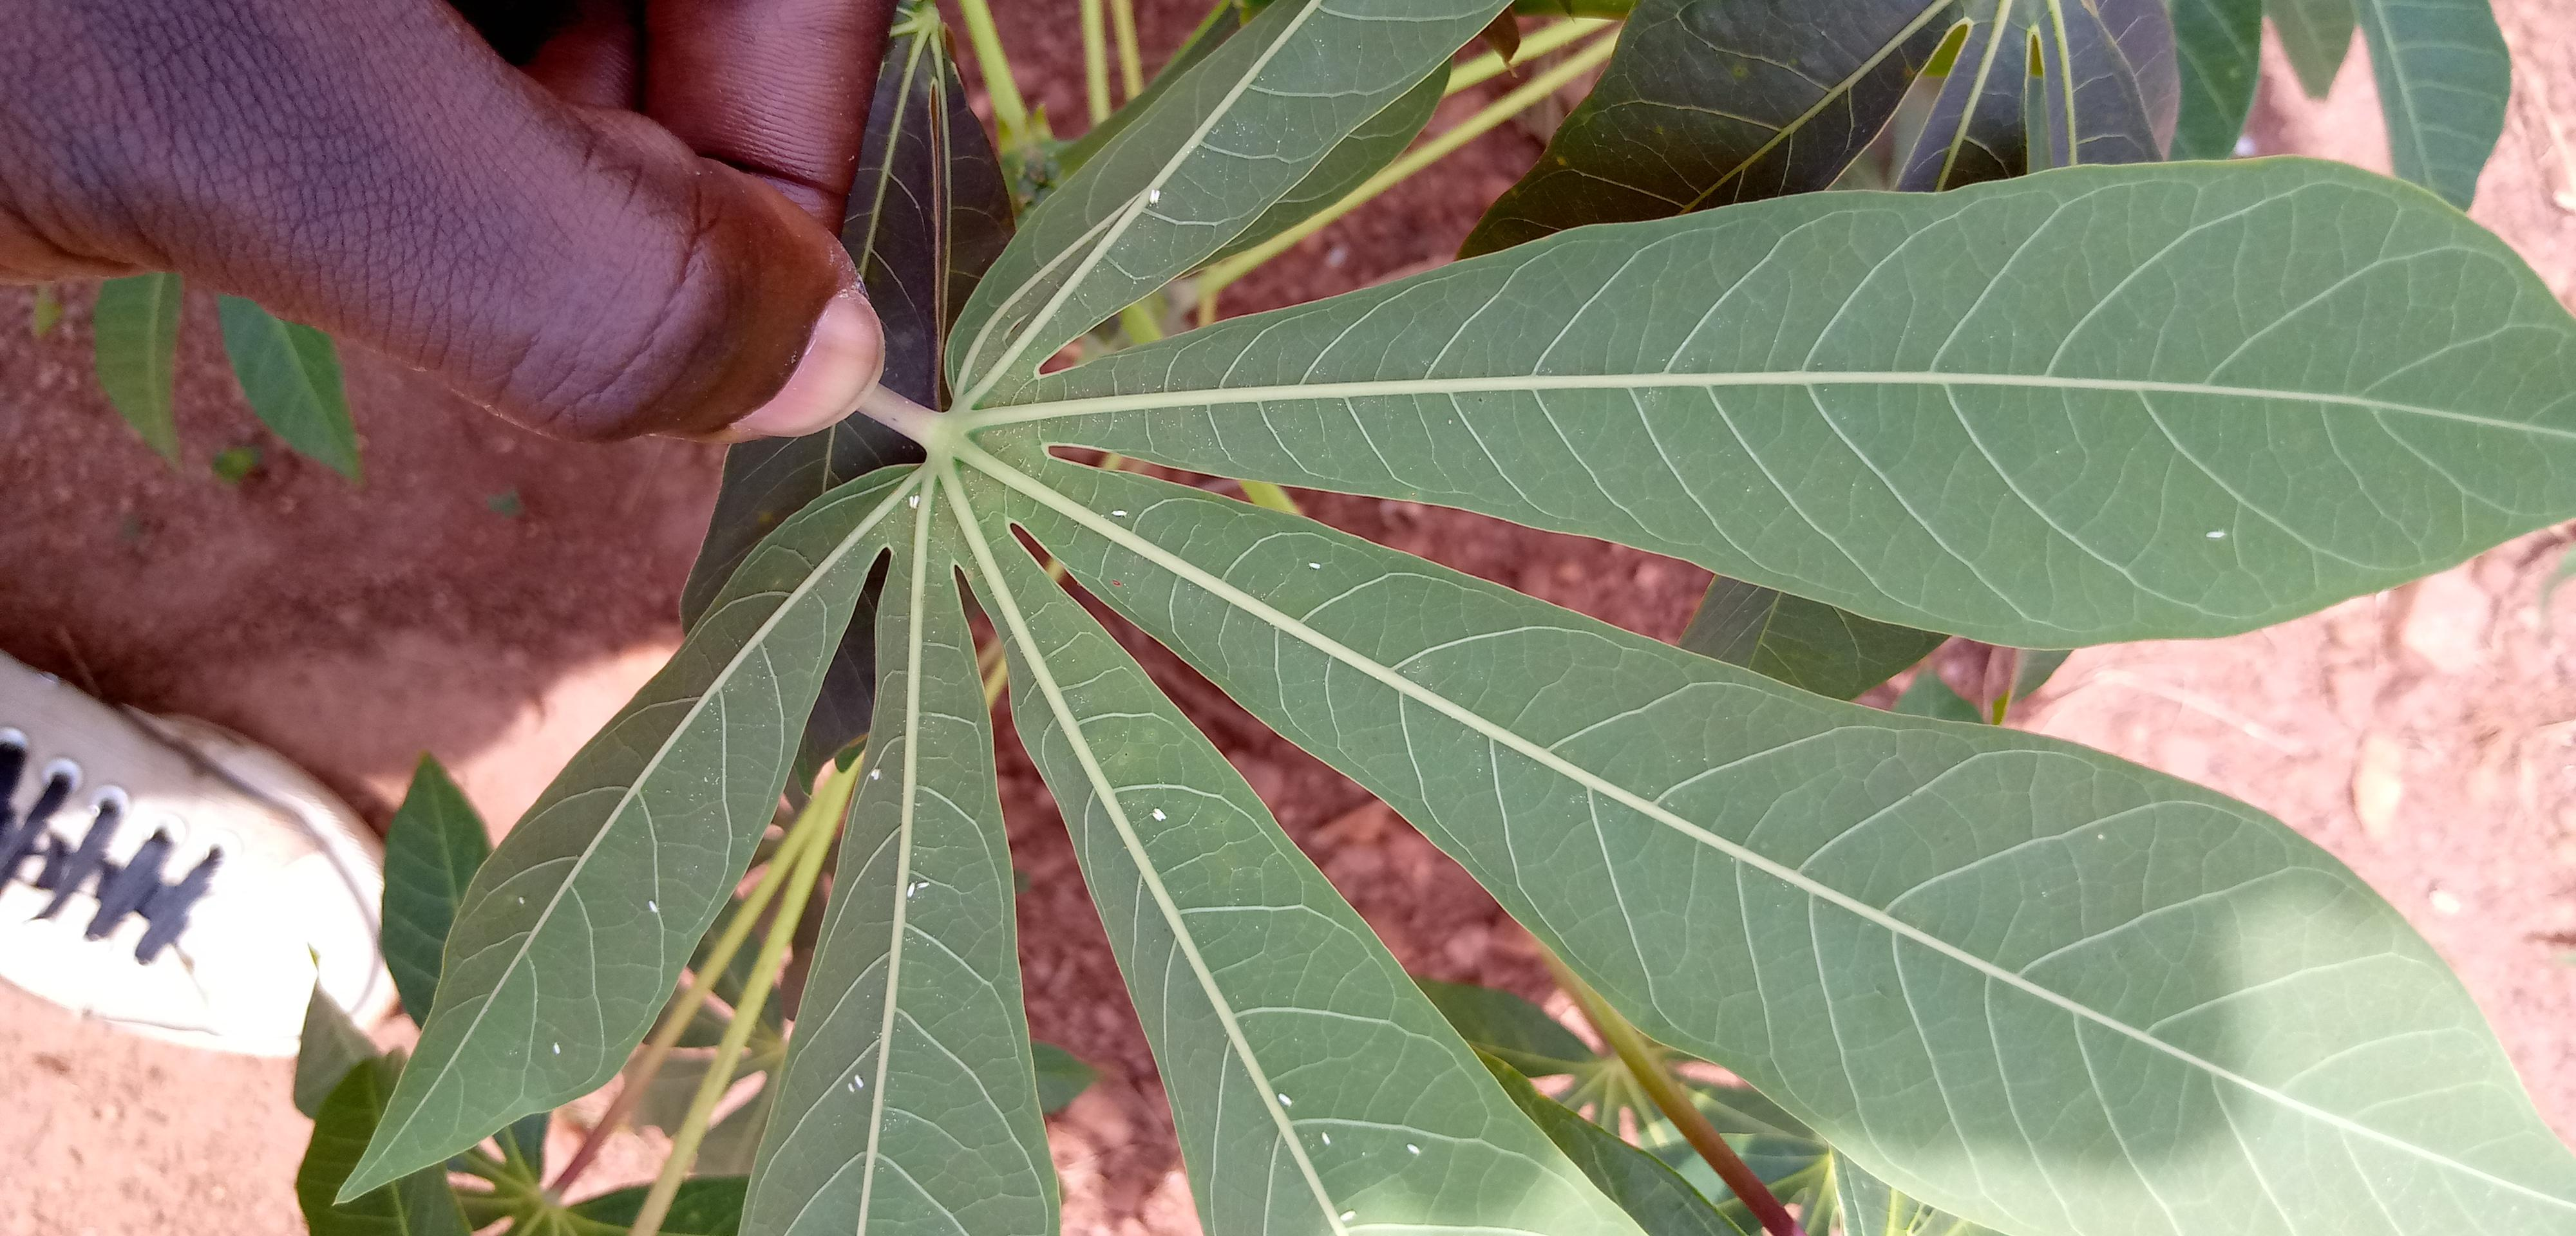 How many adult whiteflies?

21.